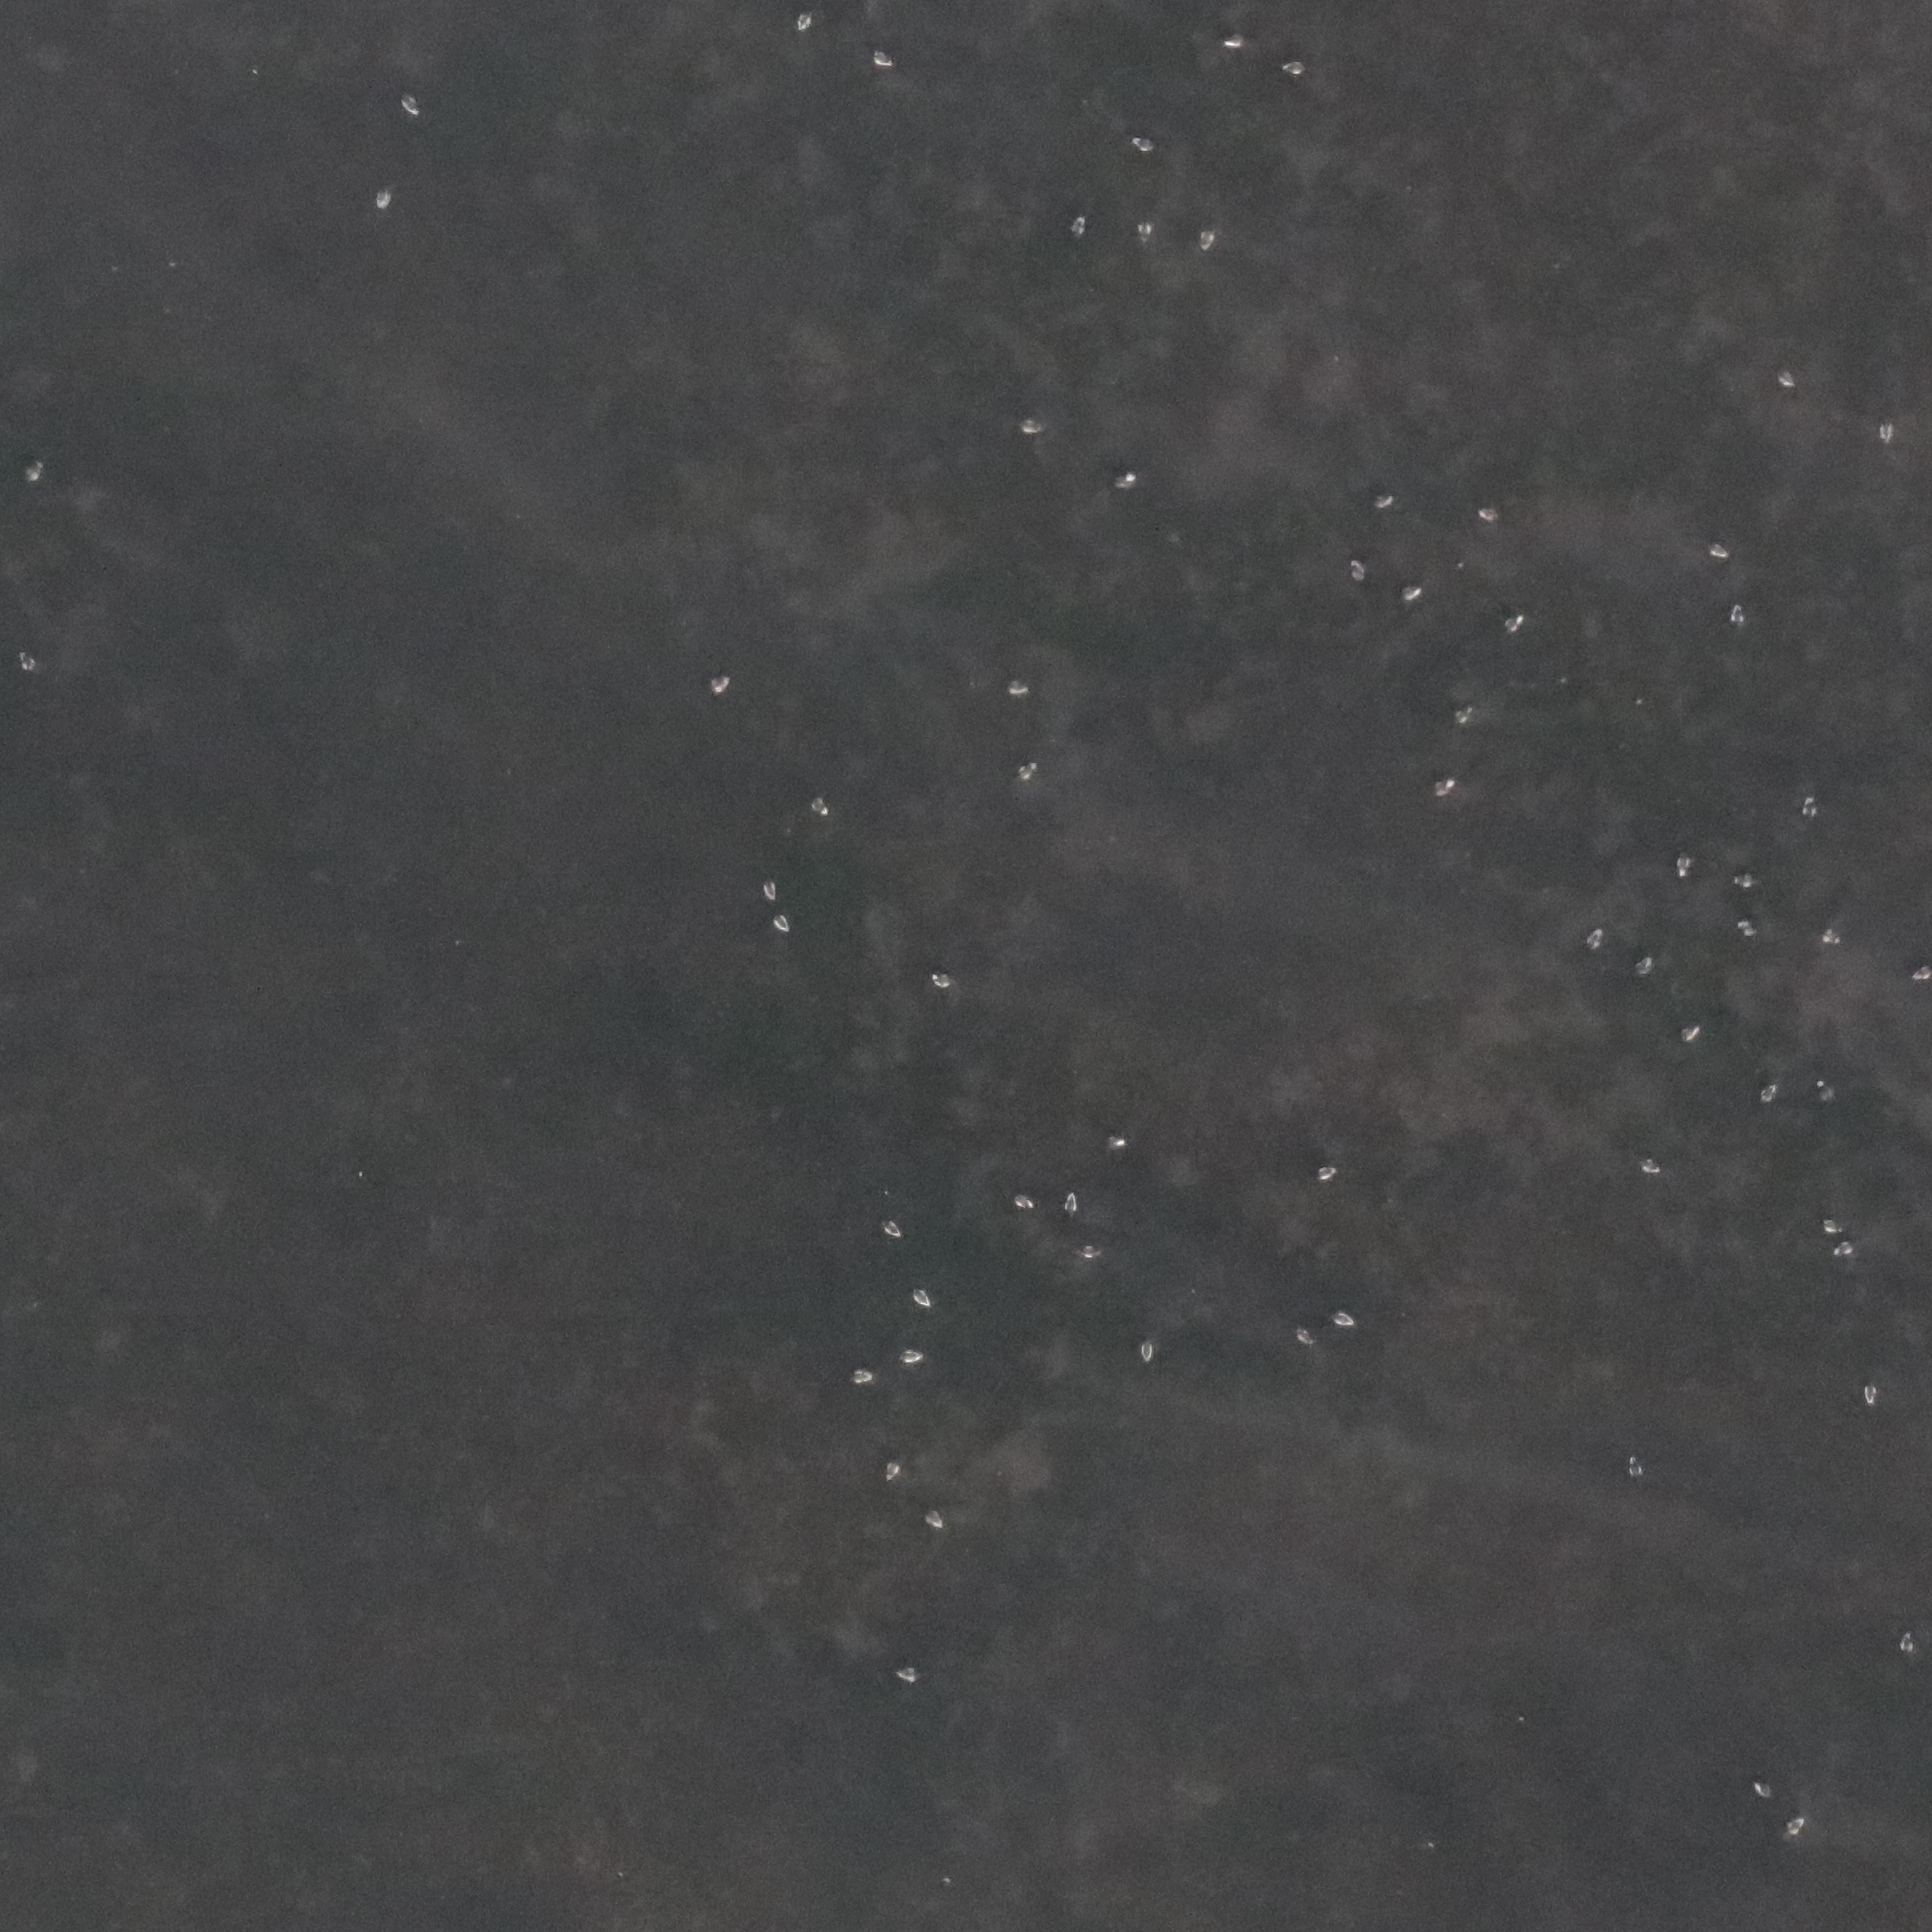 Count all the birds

66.